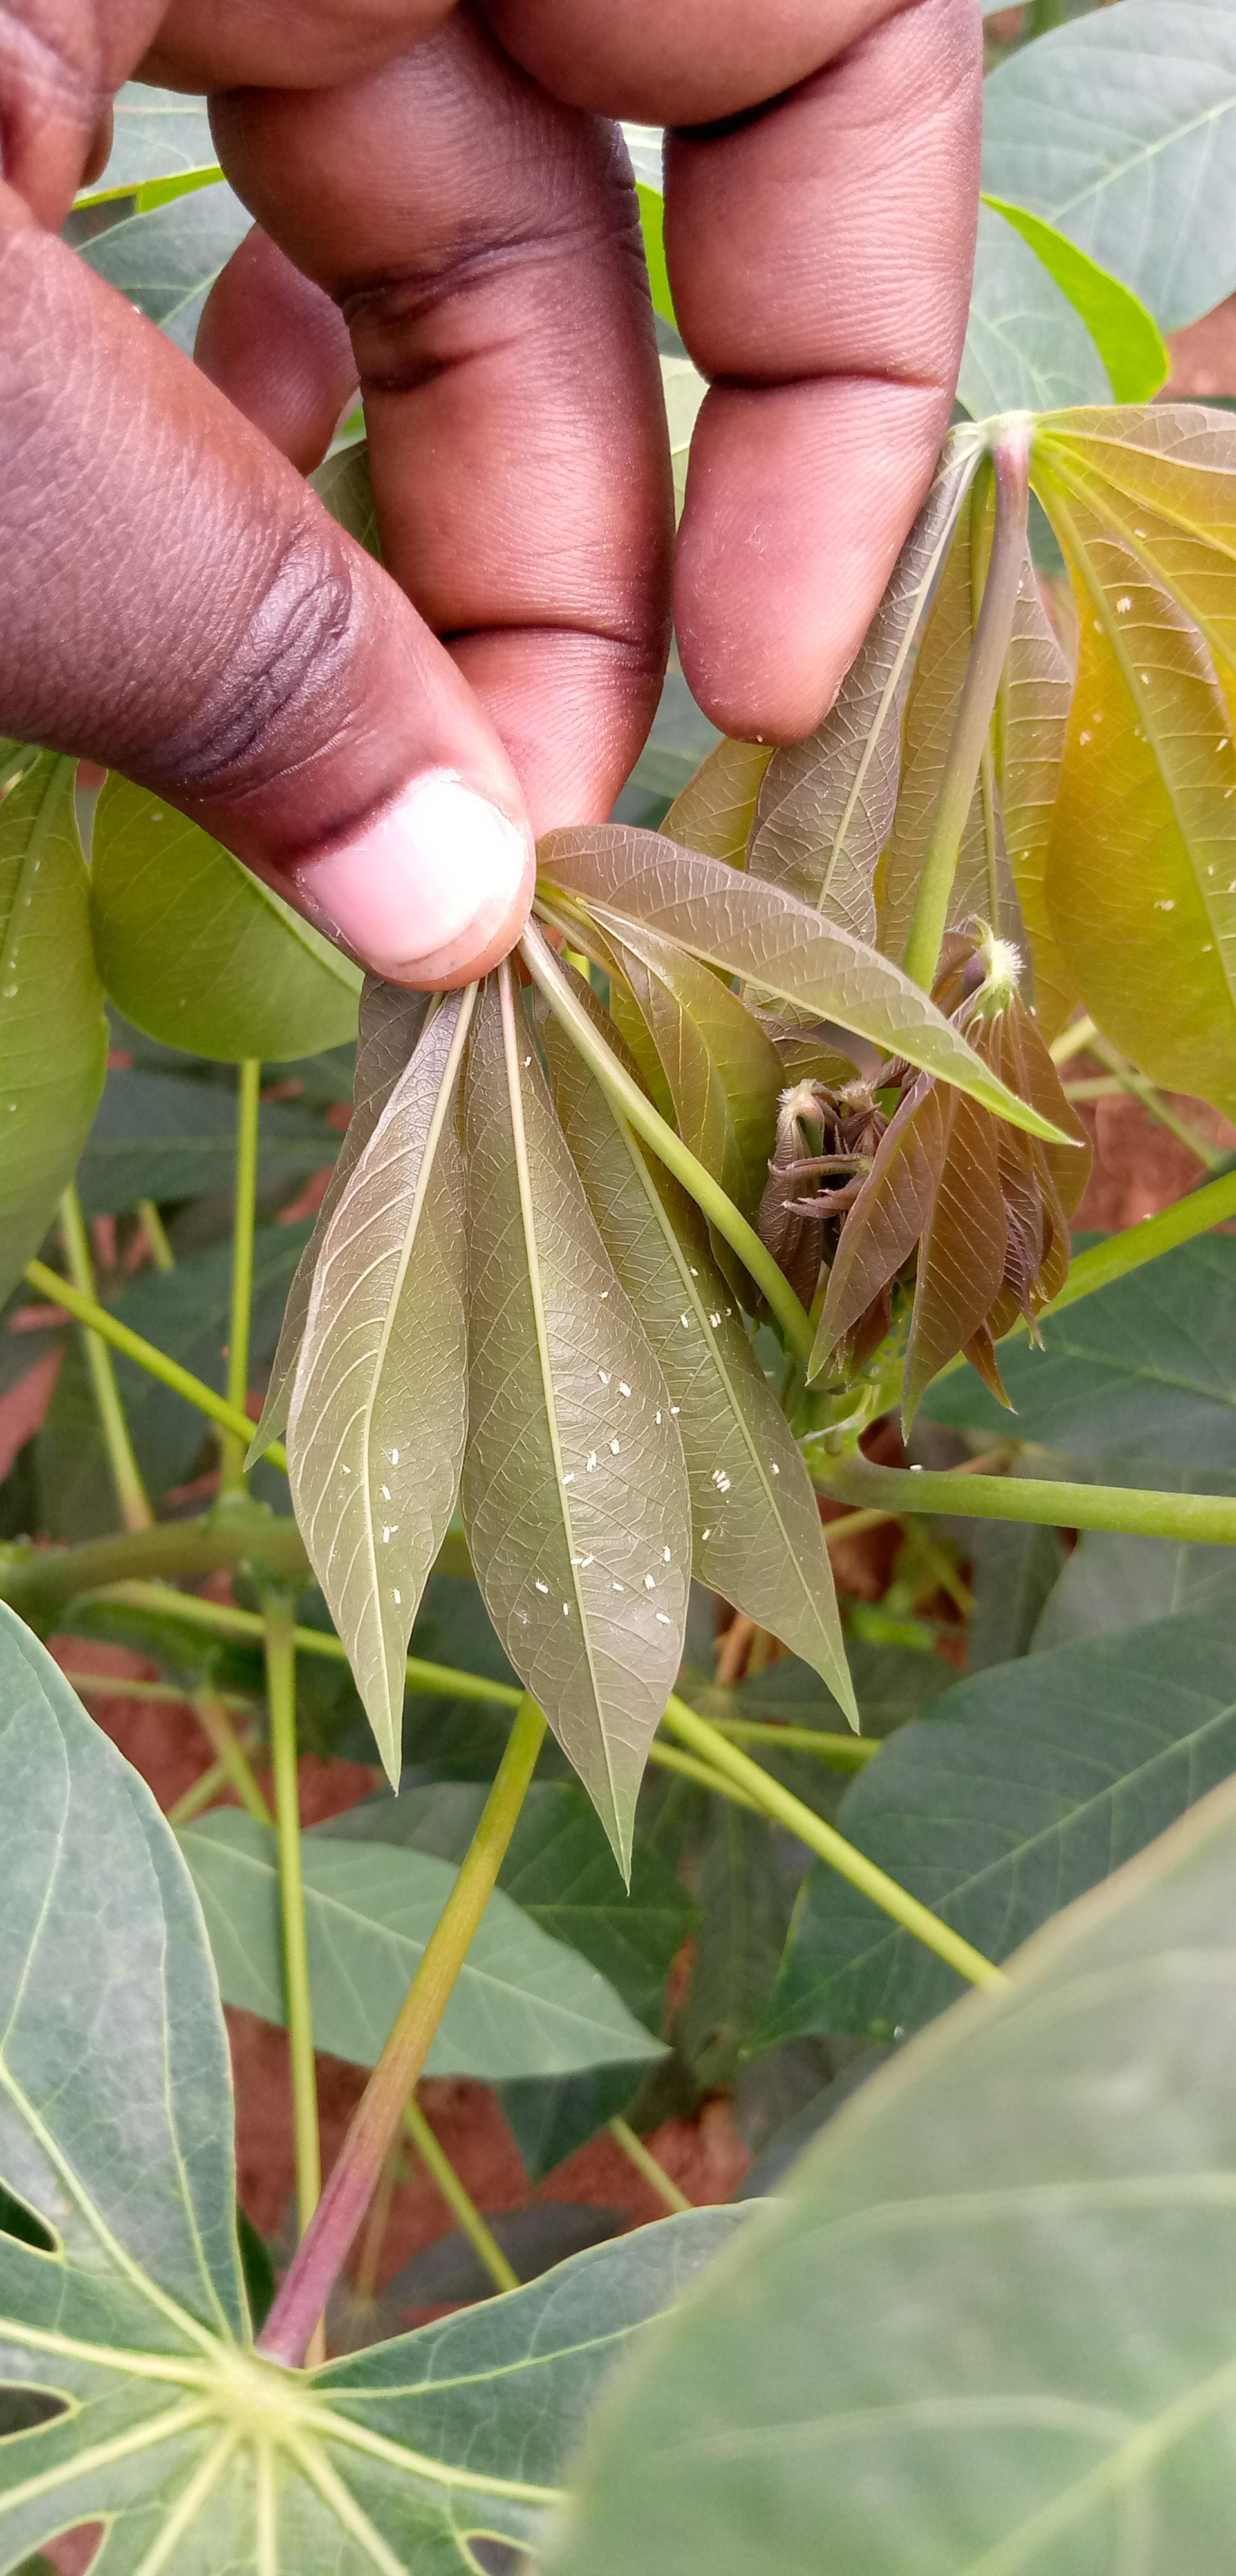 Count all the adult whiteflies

31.